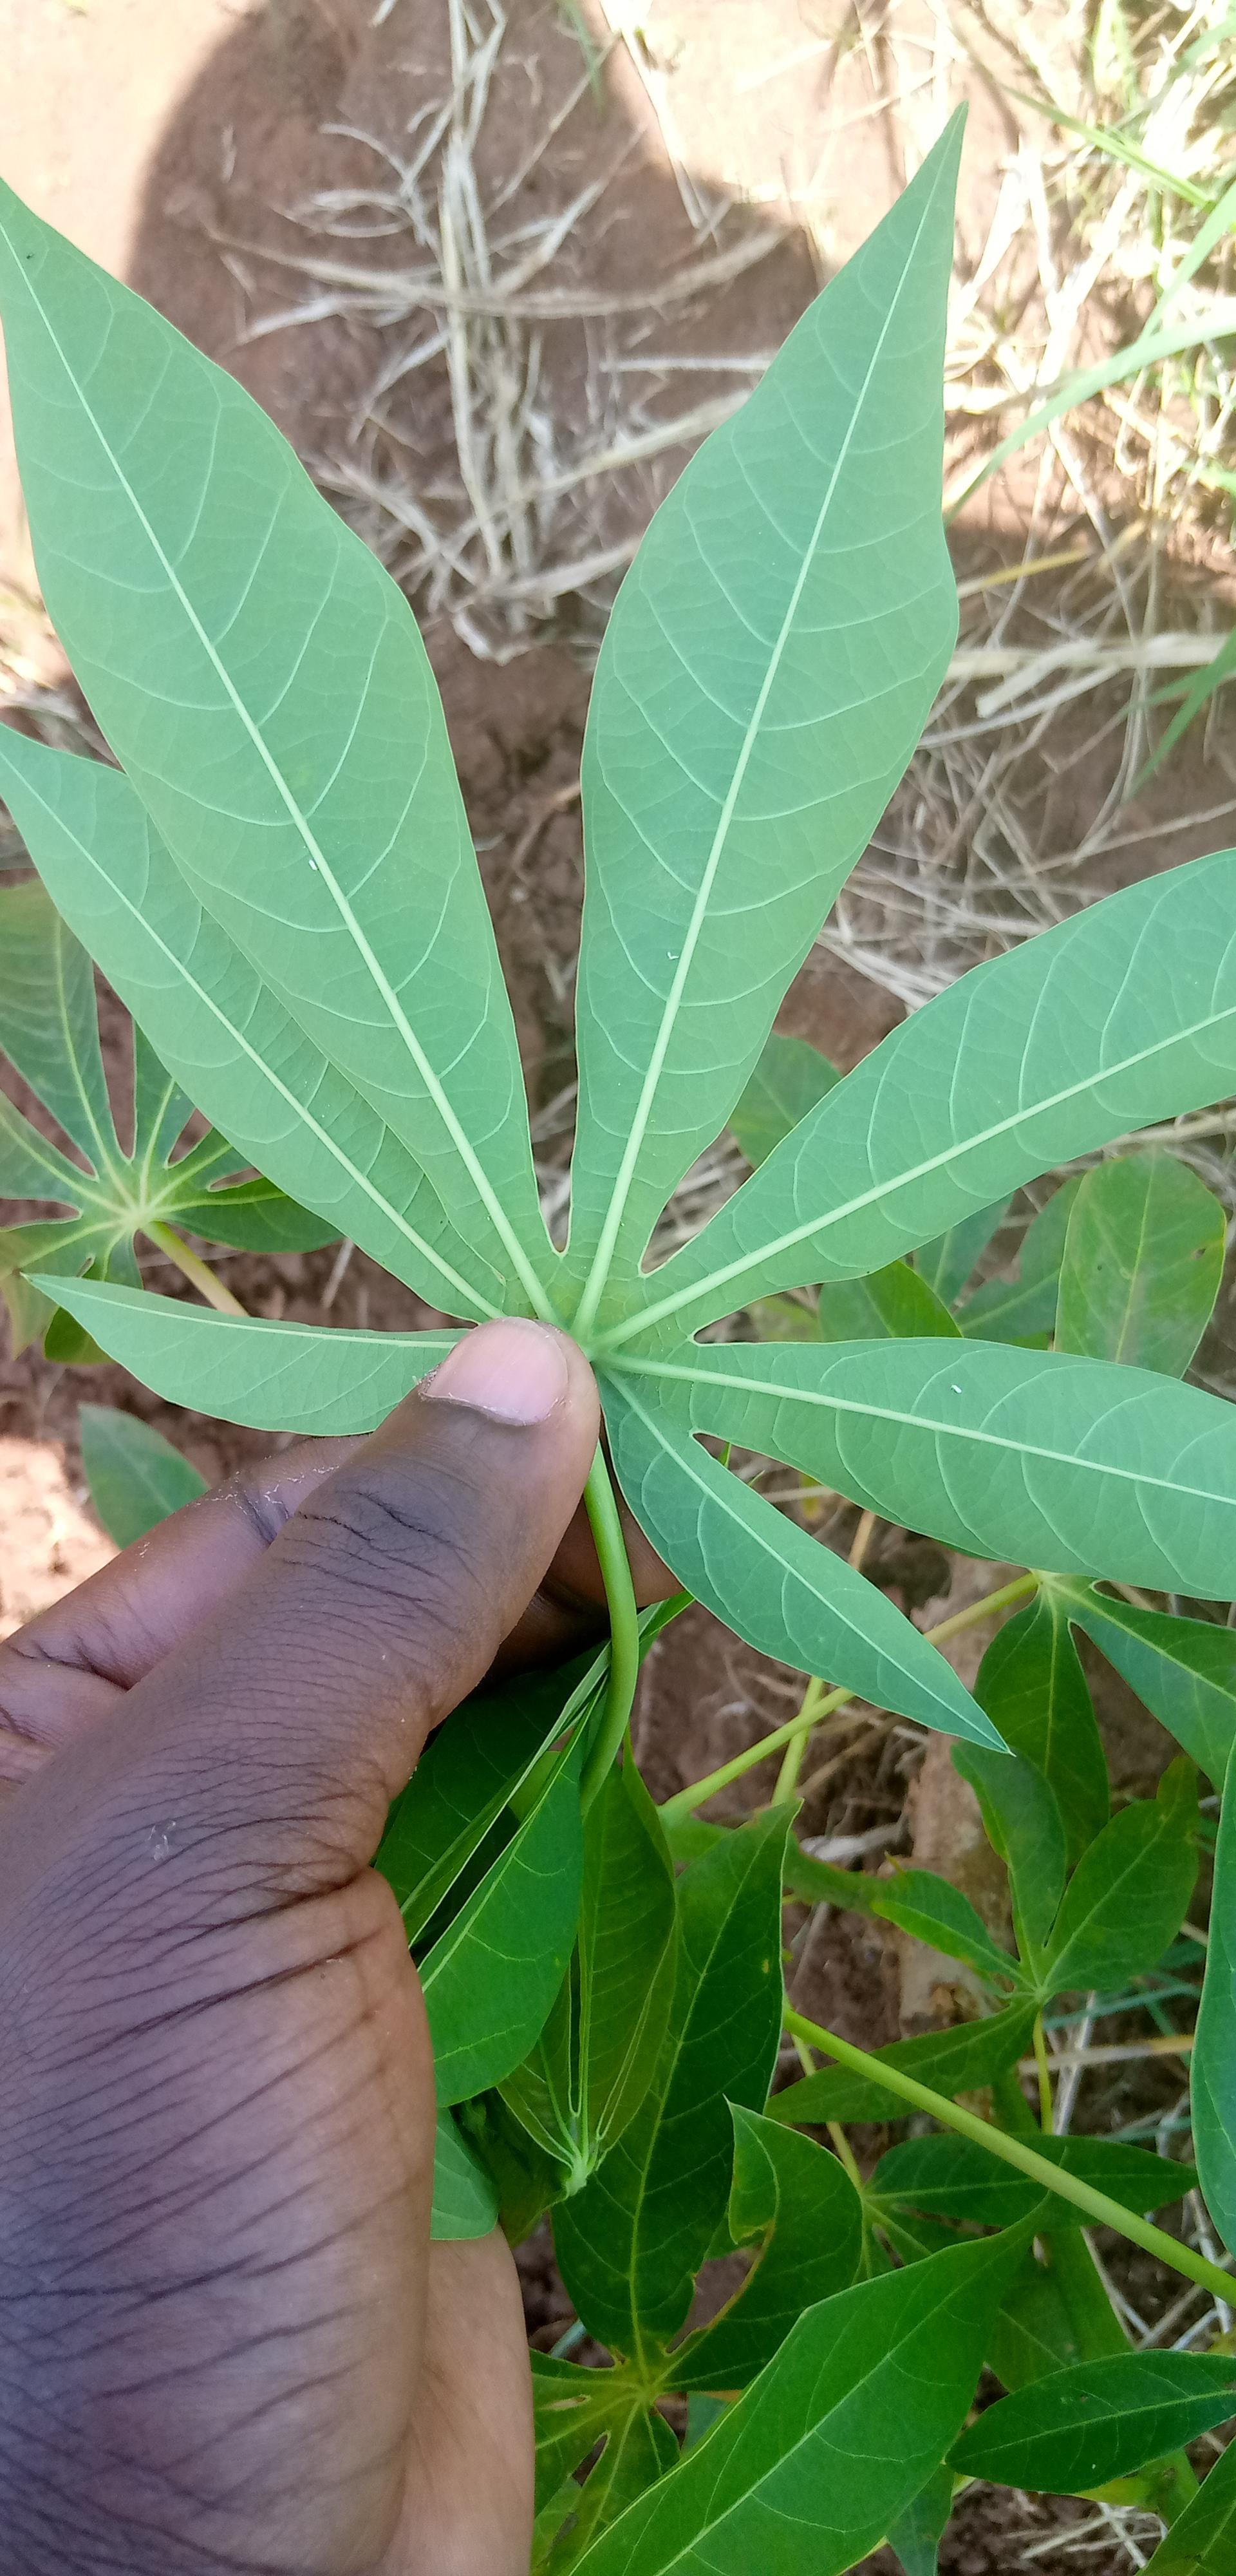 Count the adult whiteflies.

2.